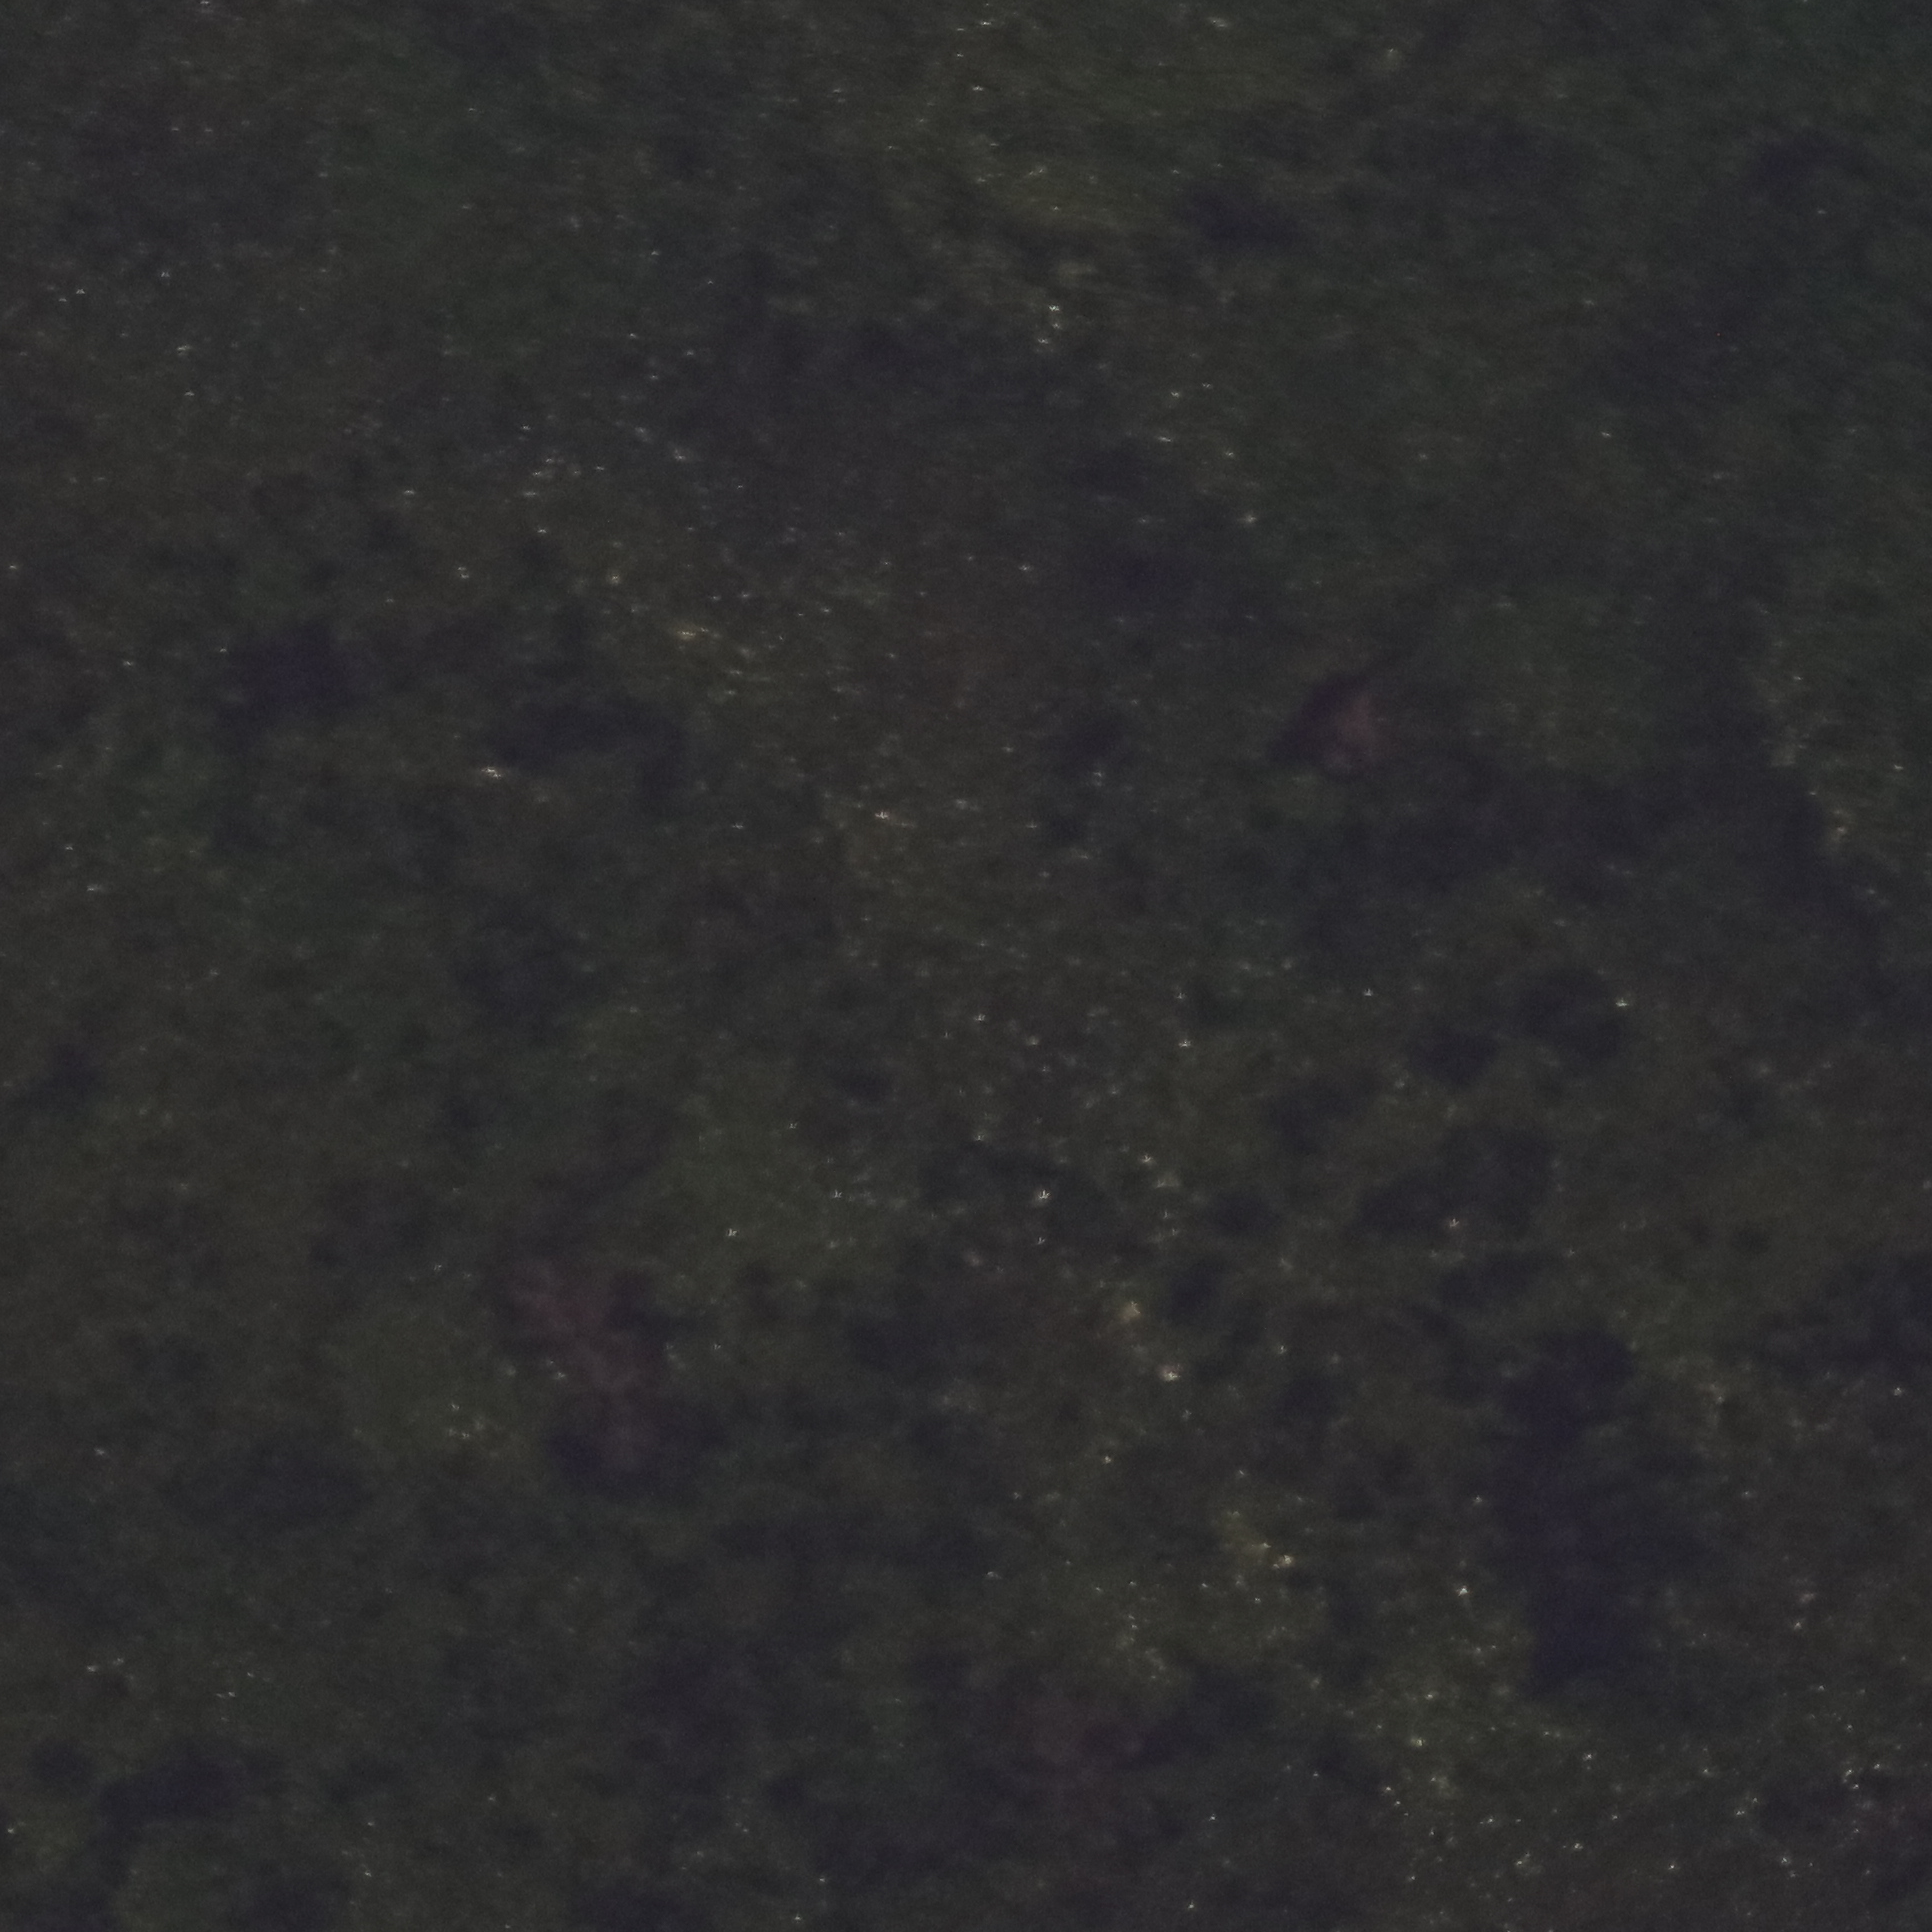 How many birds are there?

0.